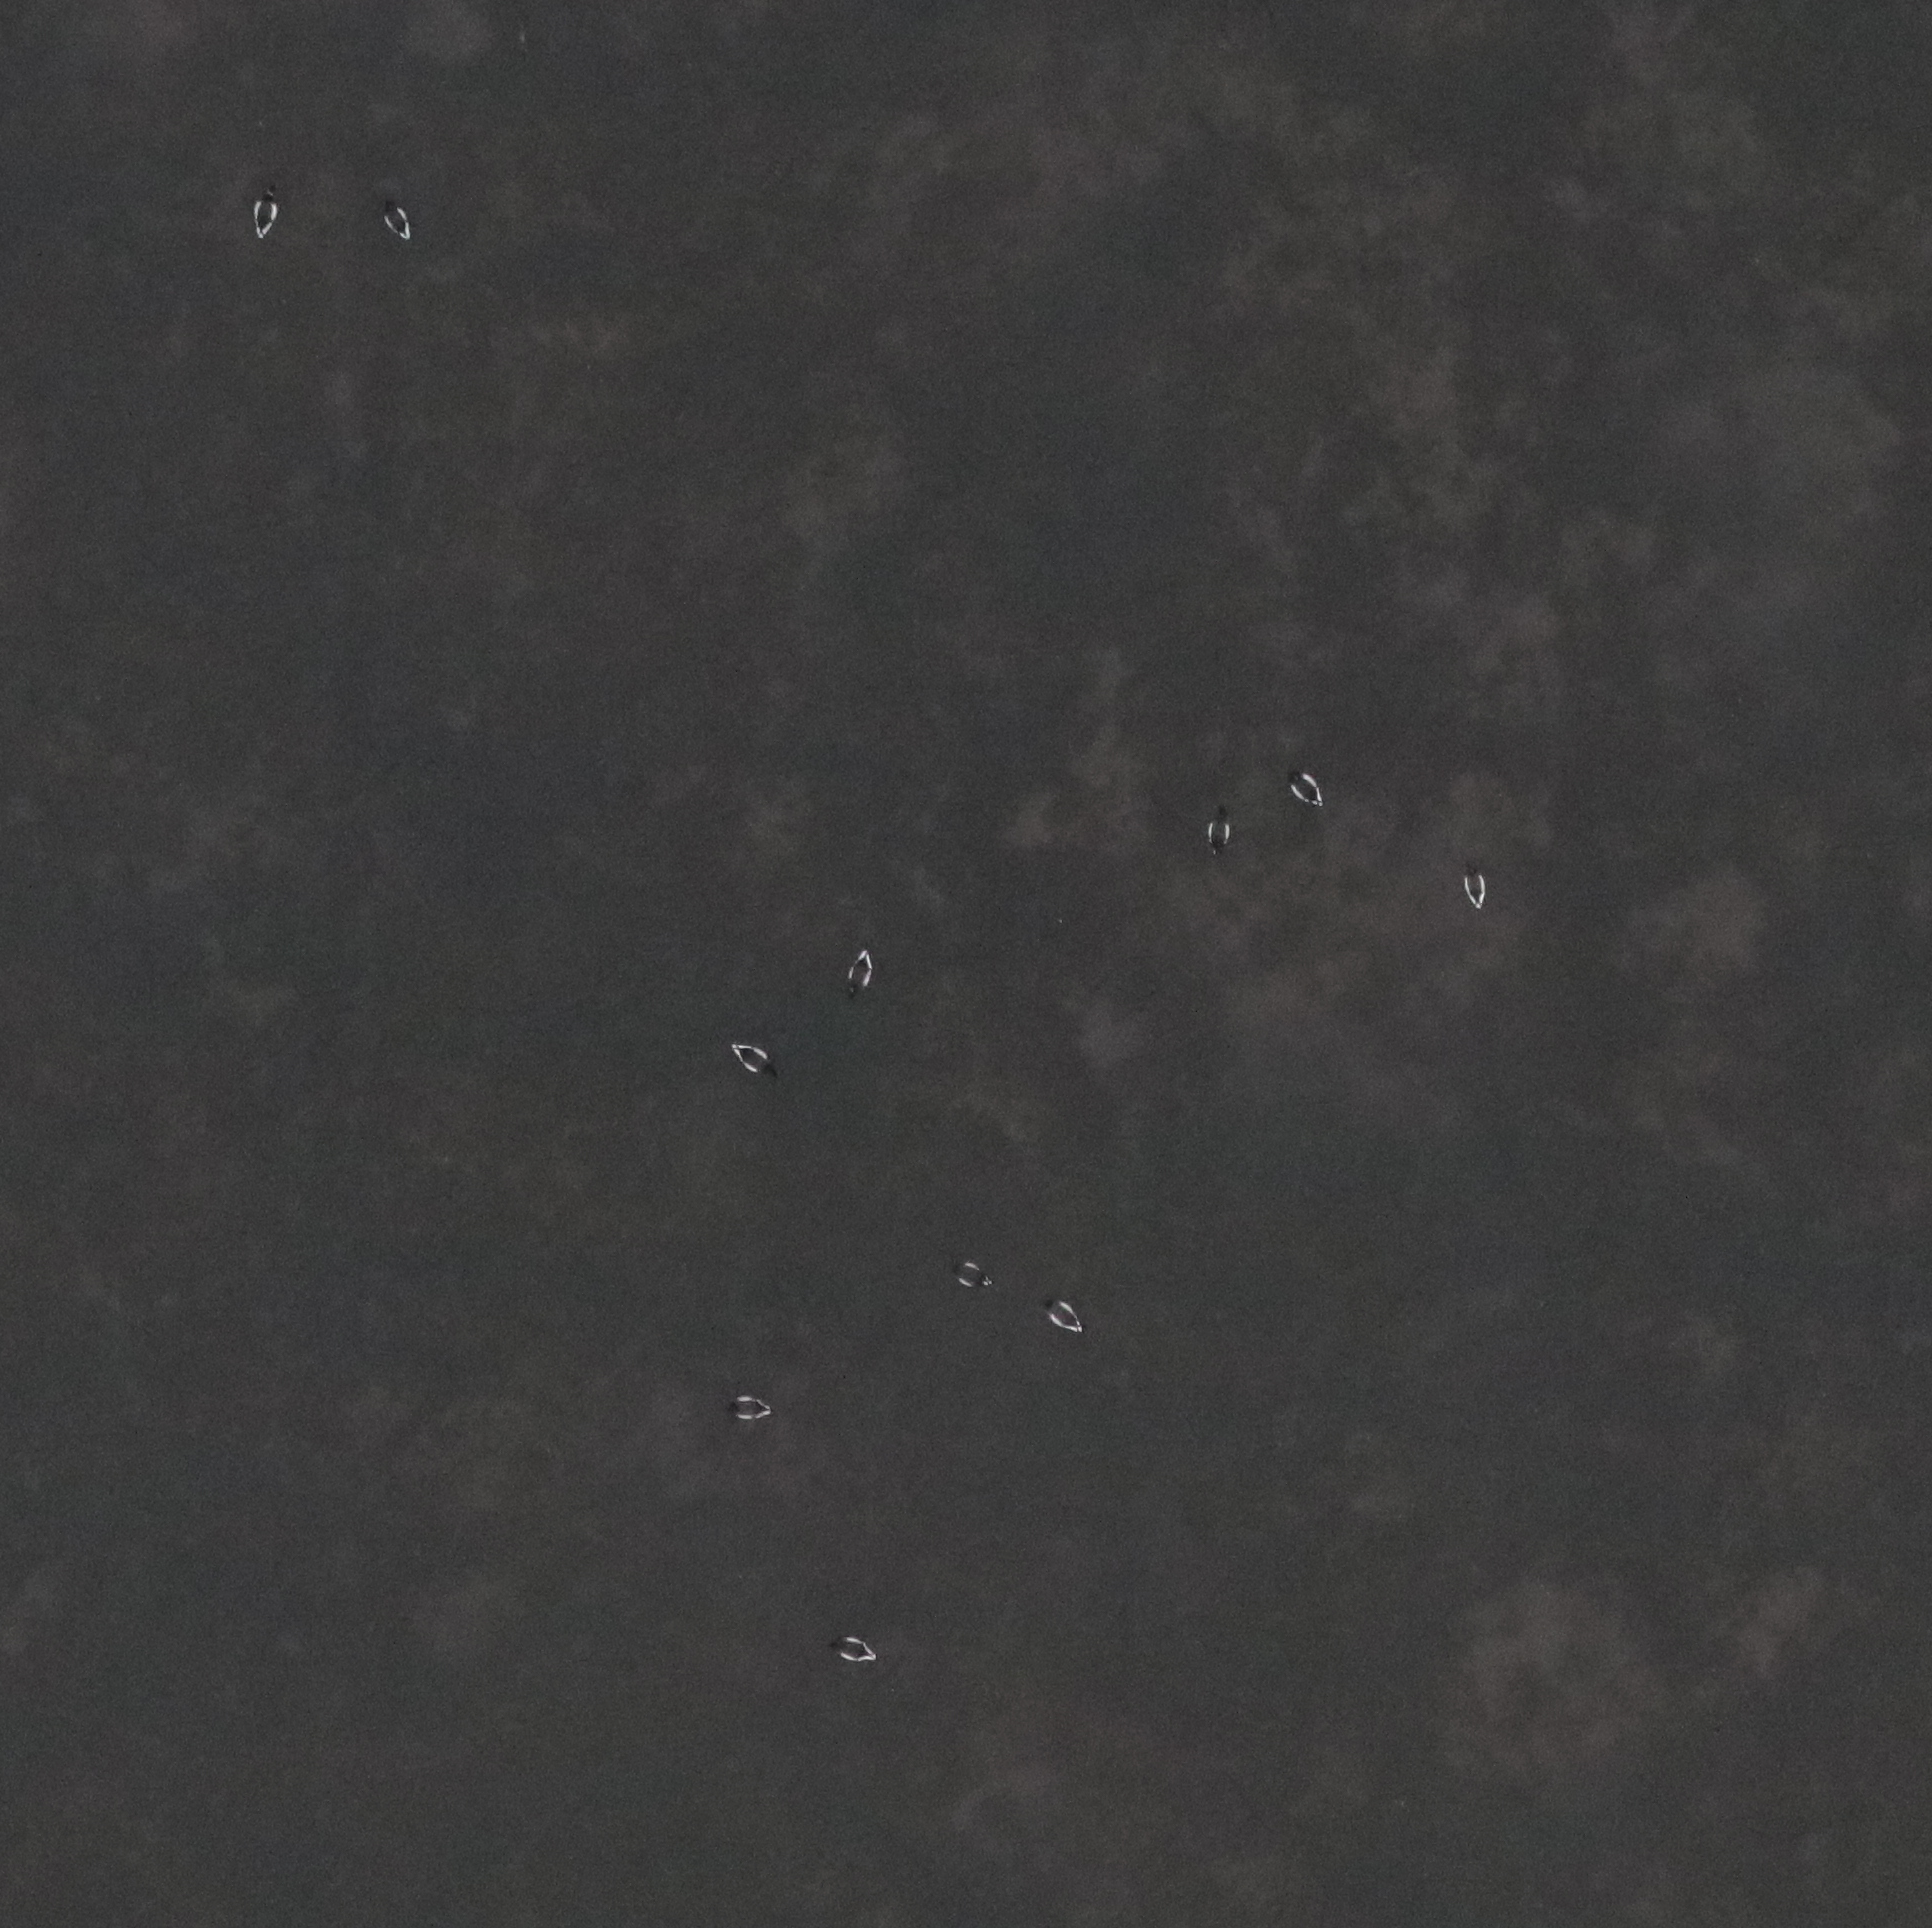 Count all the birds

11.